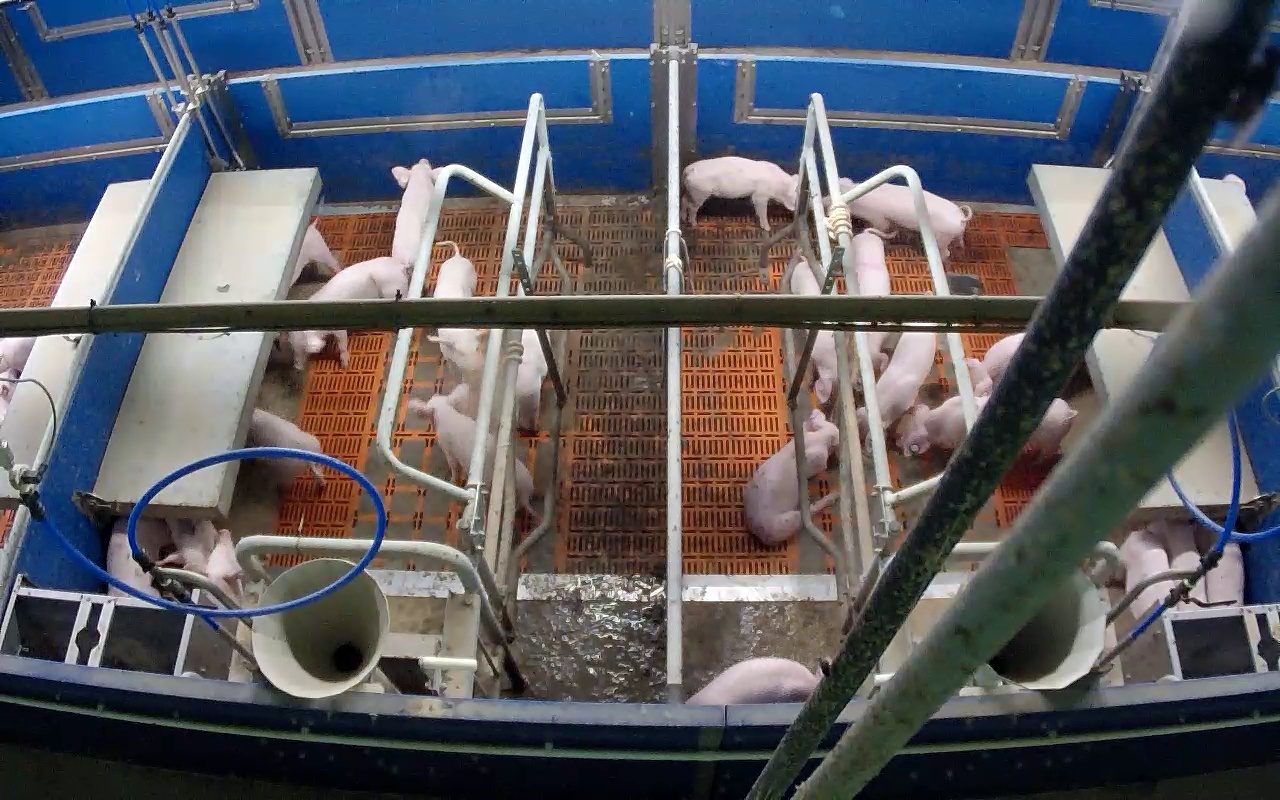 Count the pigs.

24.